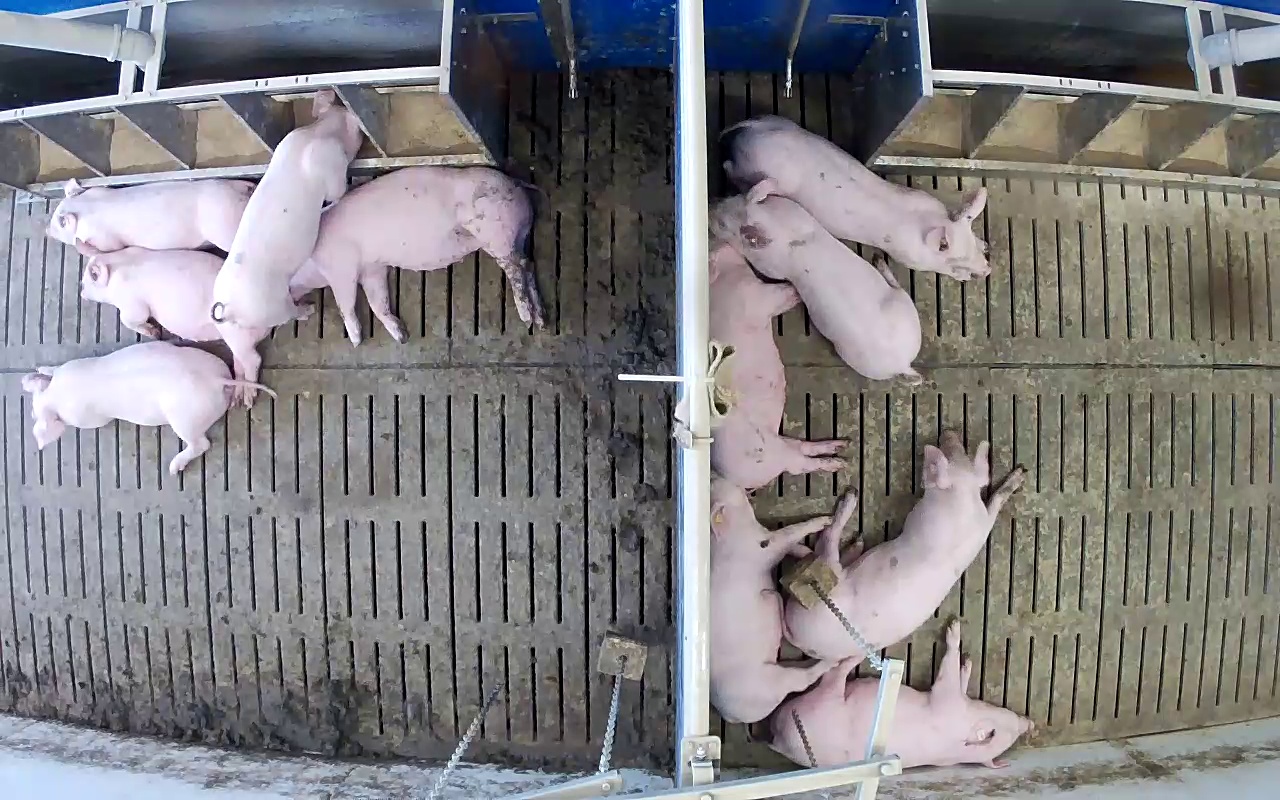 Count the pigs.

11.